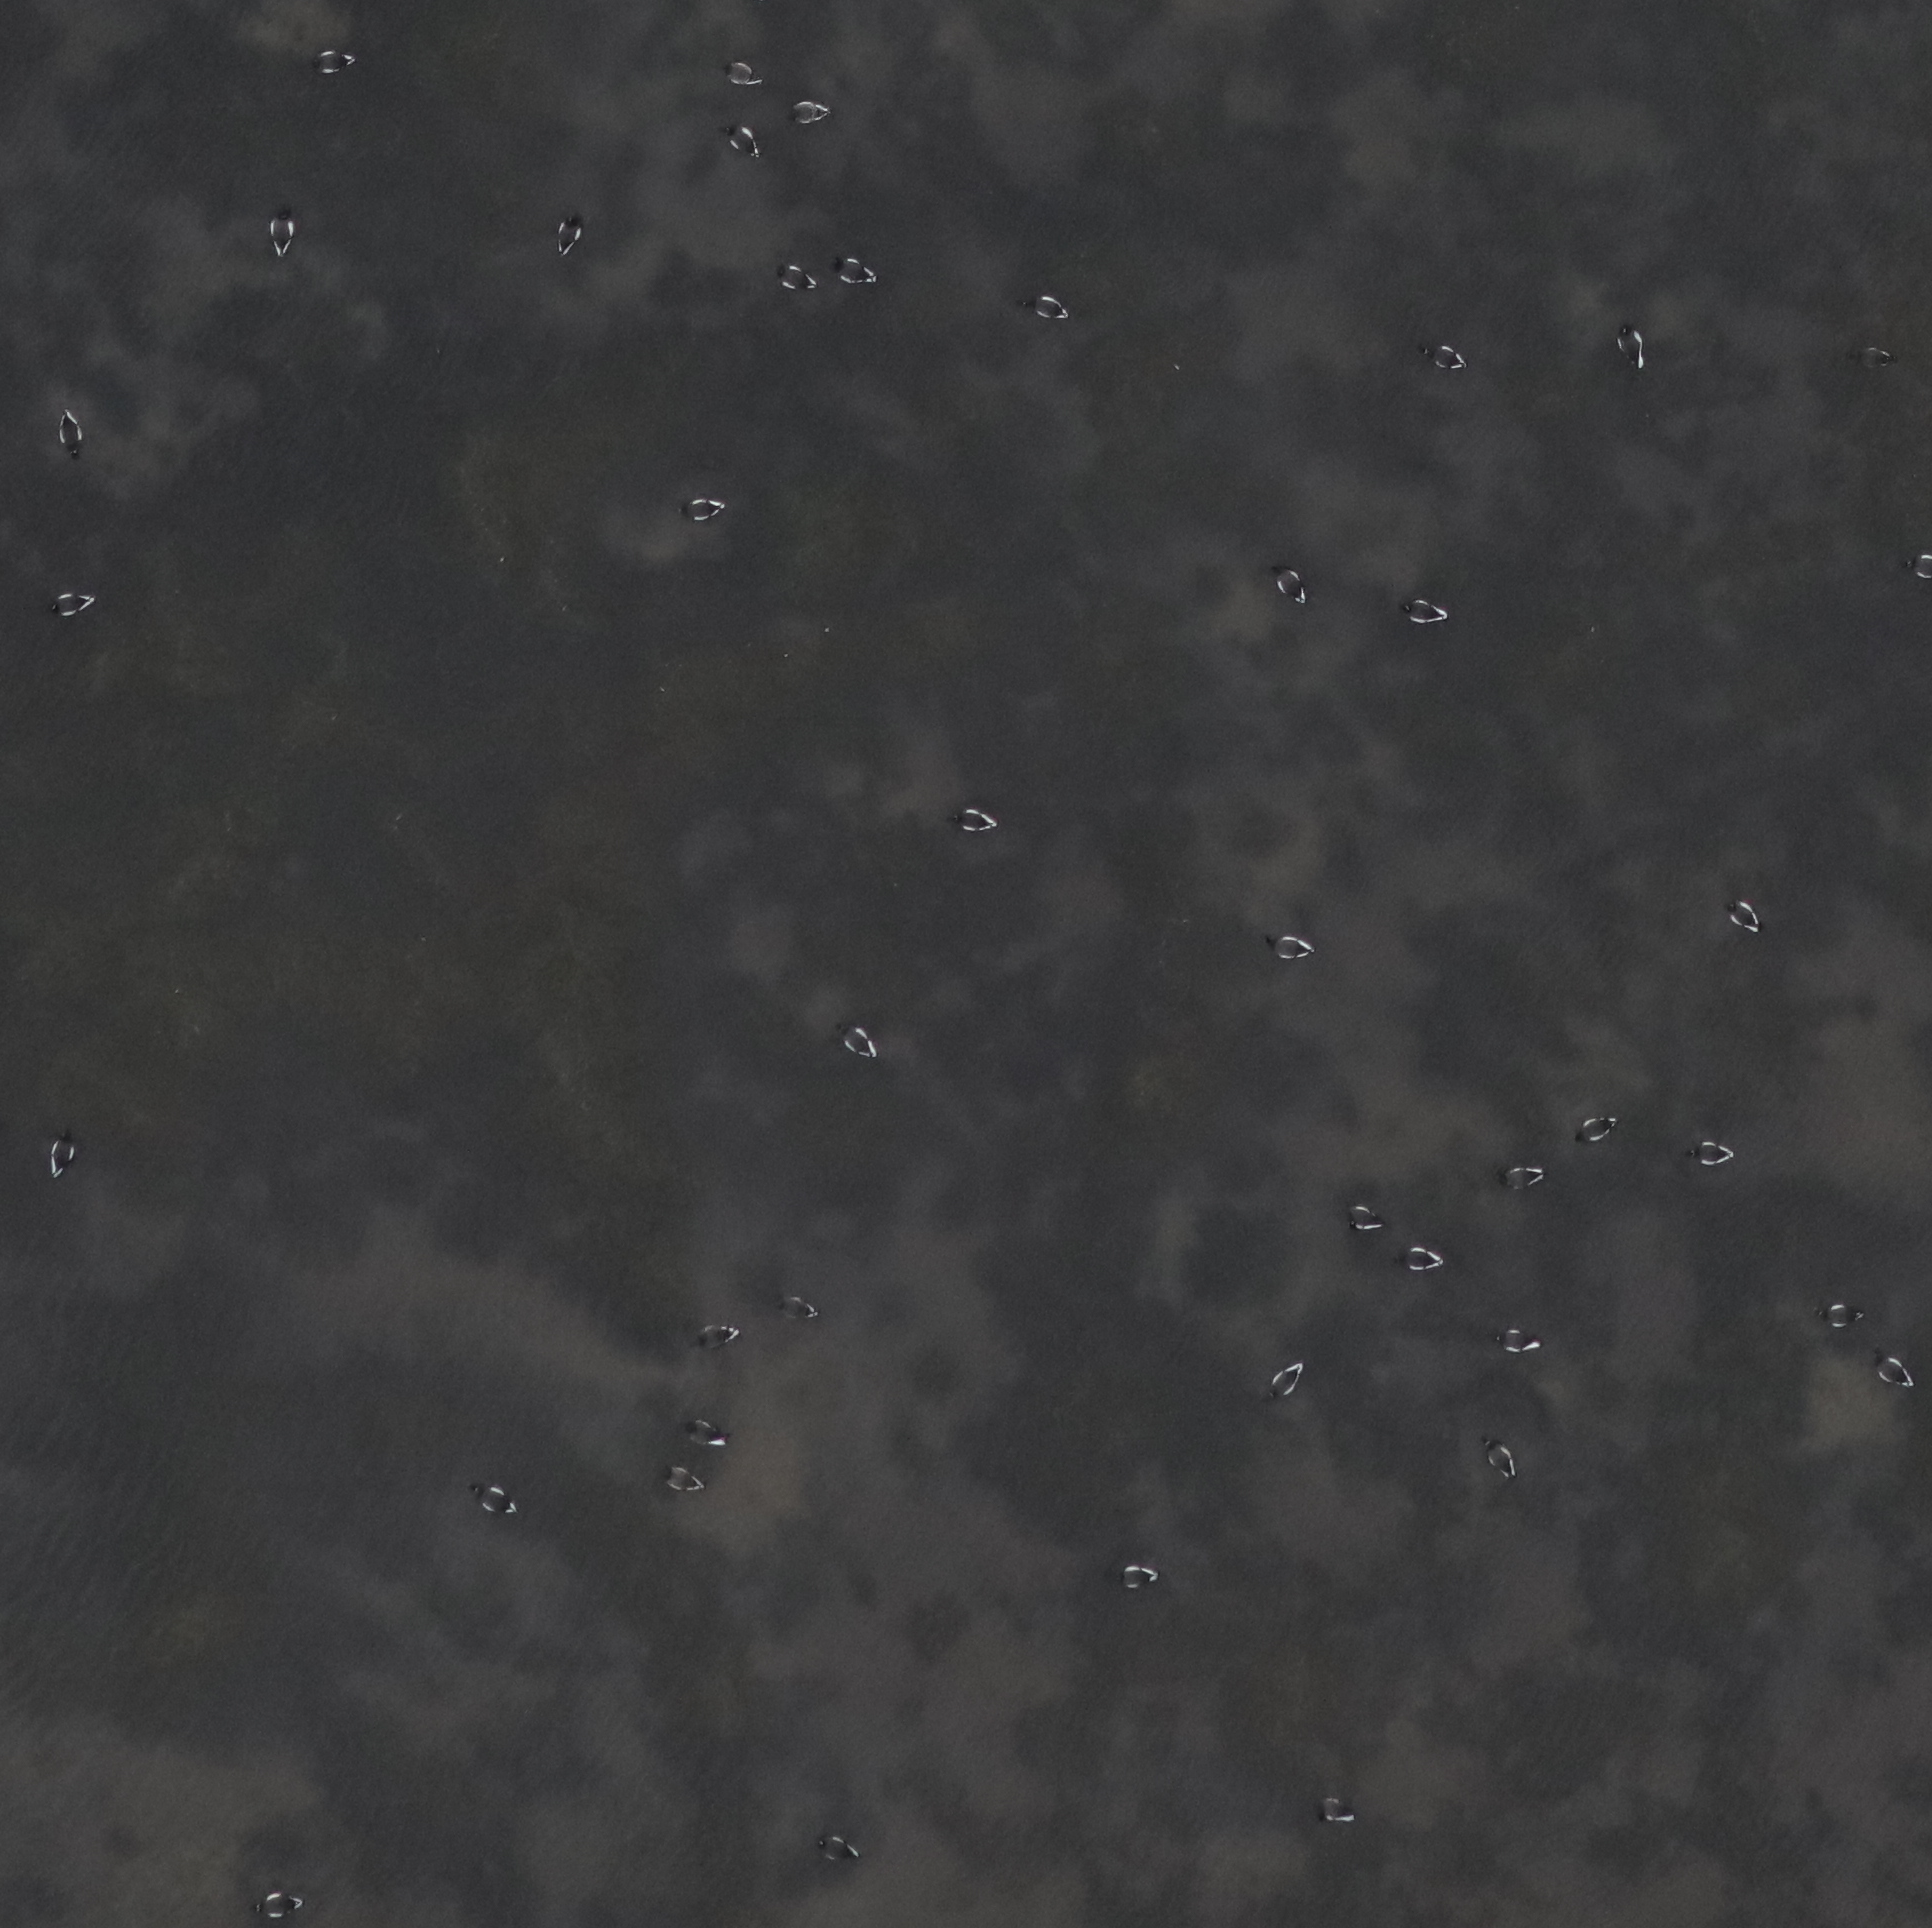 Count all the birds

42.